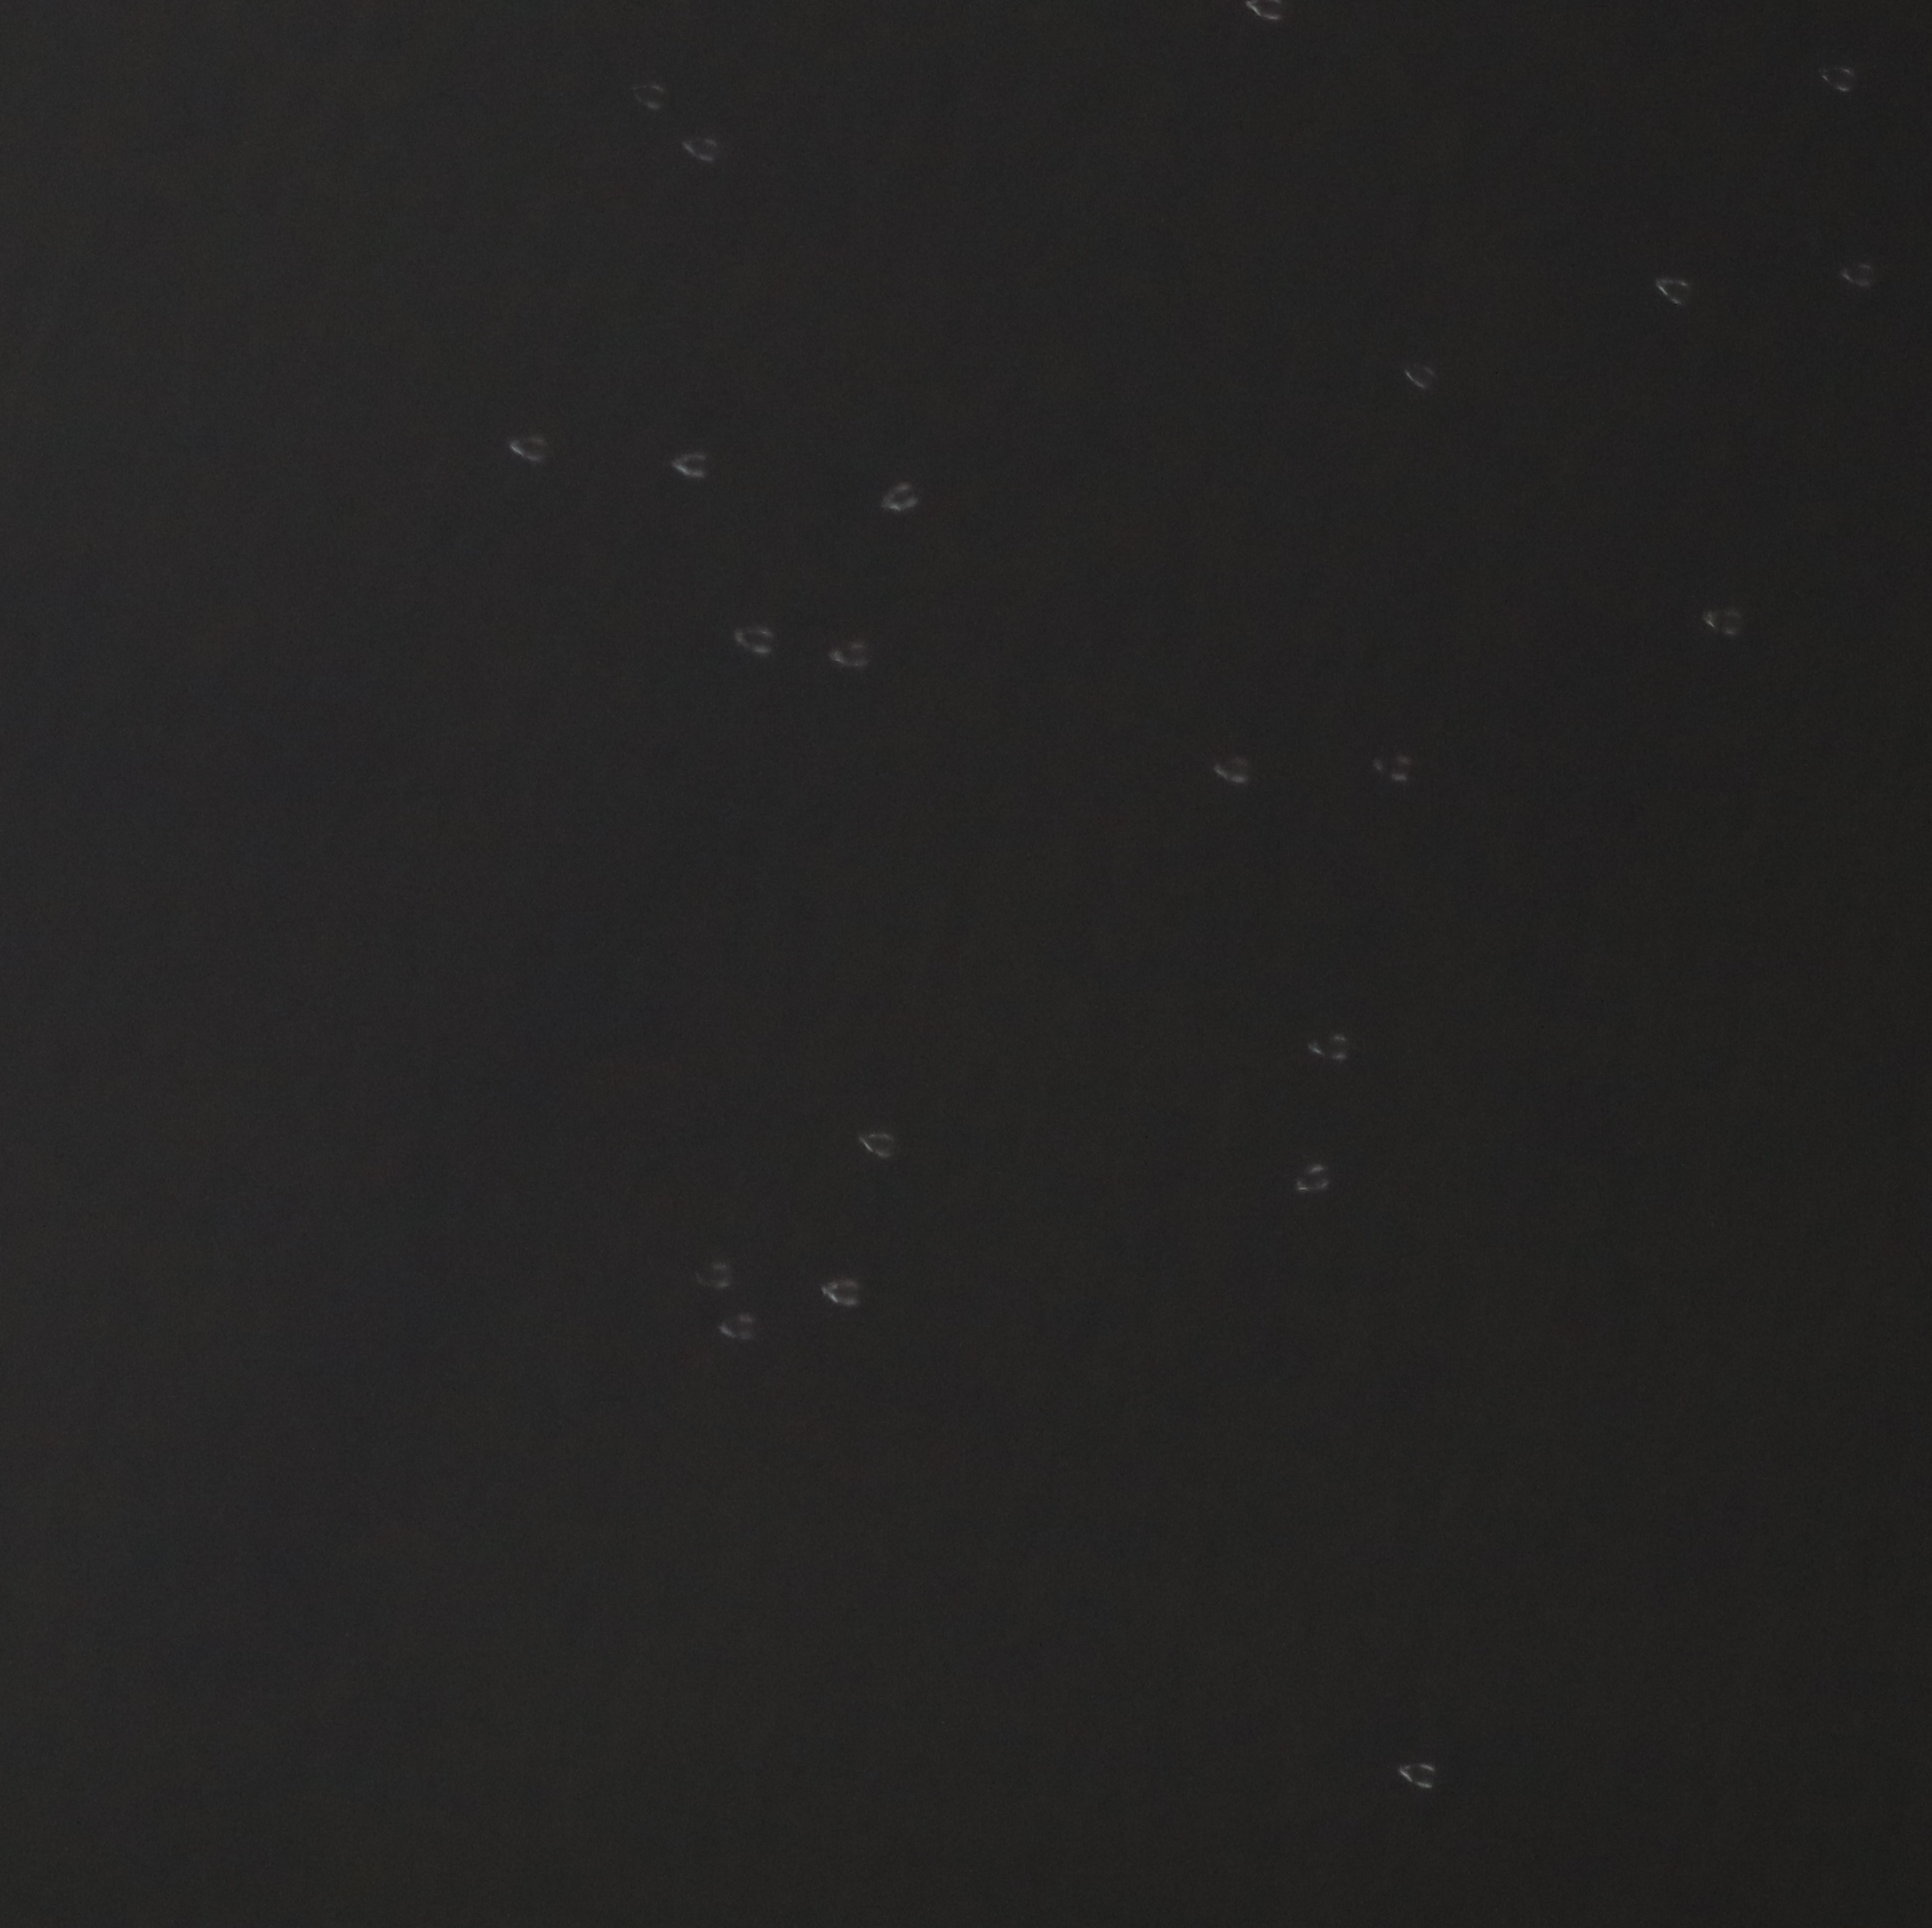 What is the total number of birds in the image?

22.